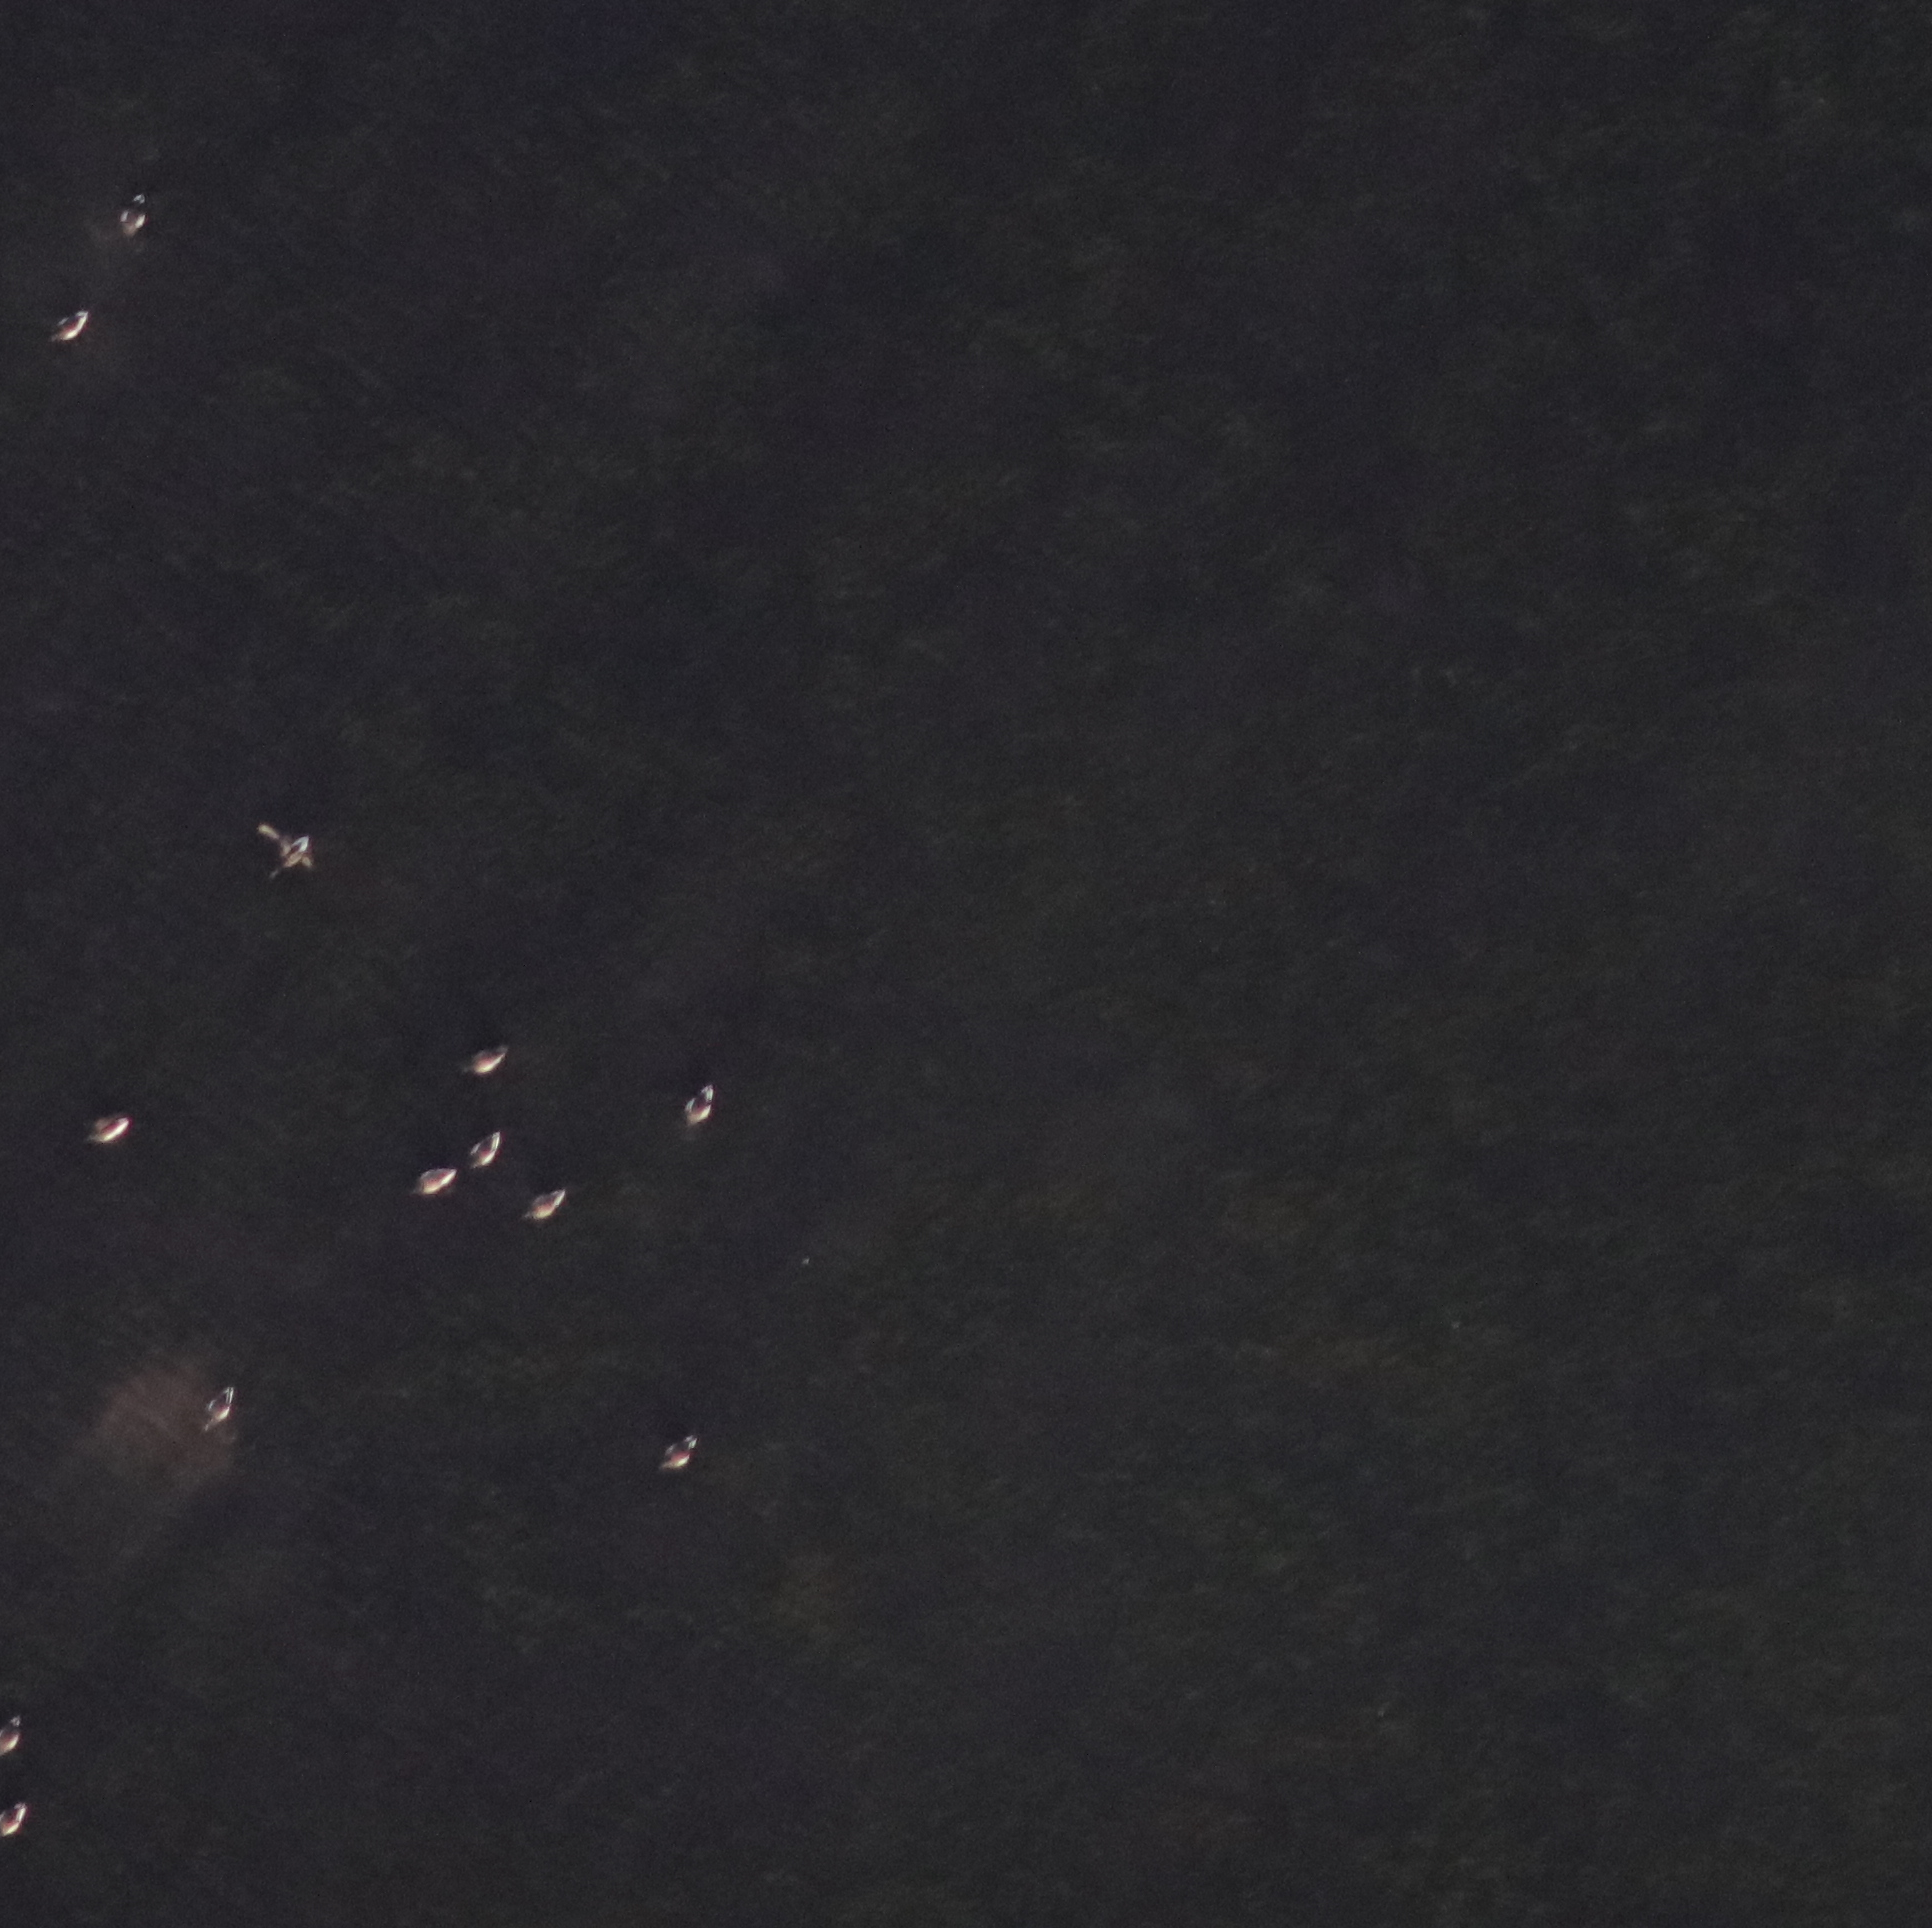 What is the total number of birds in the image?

13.